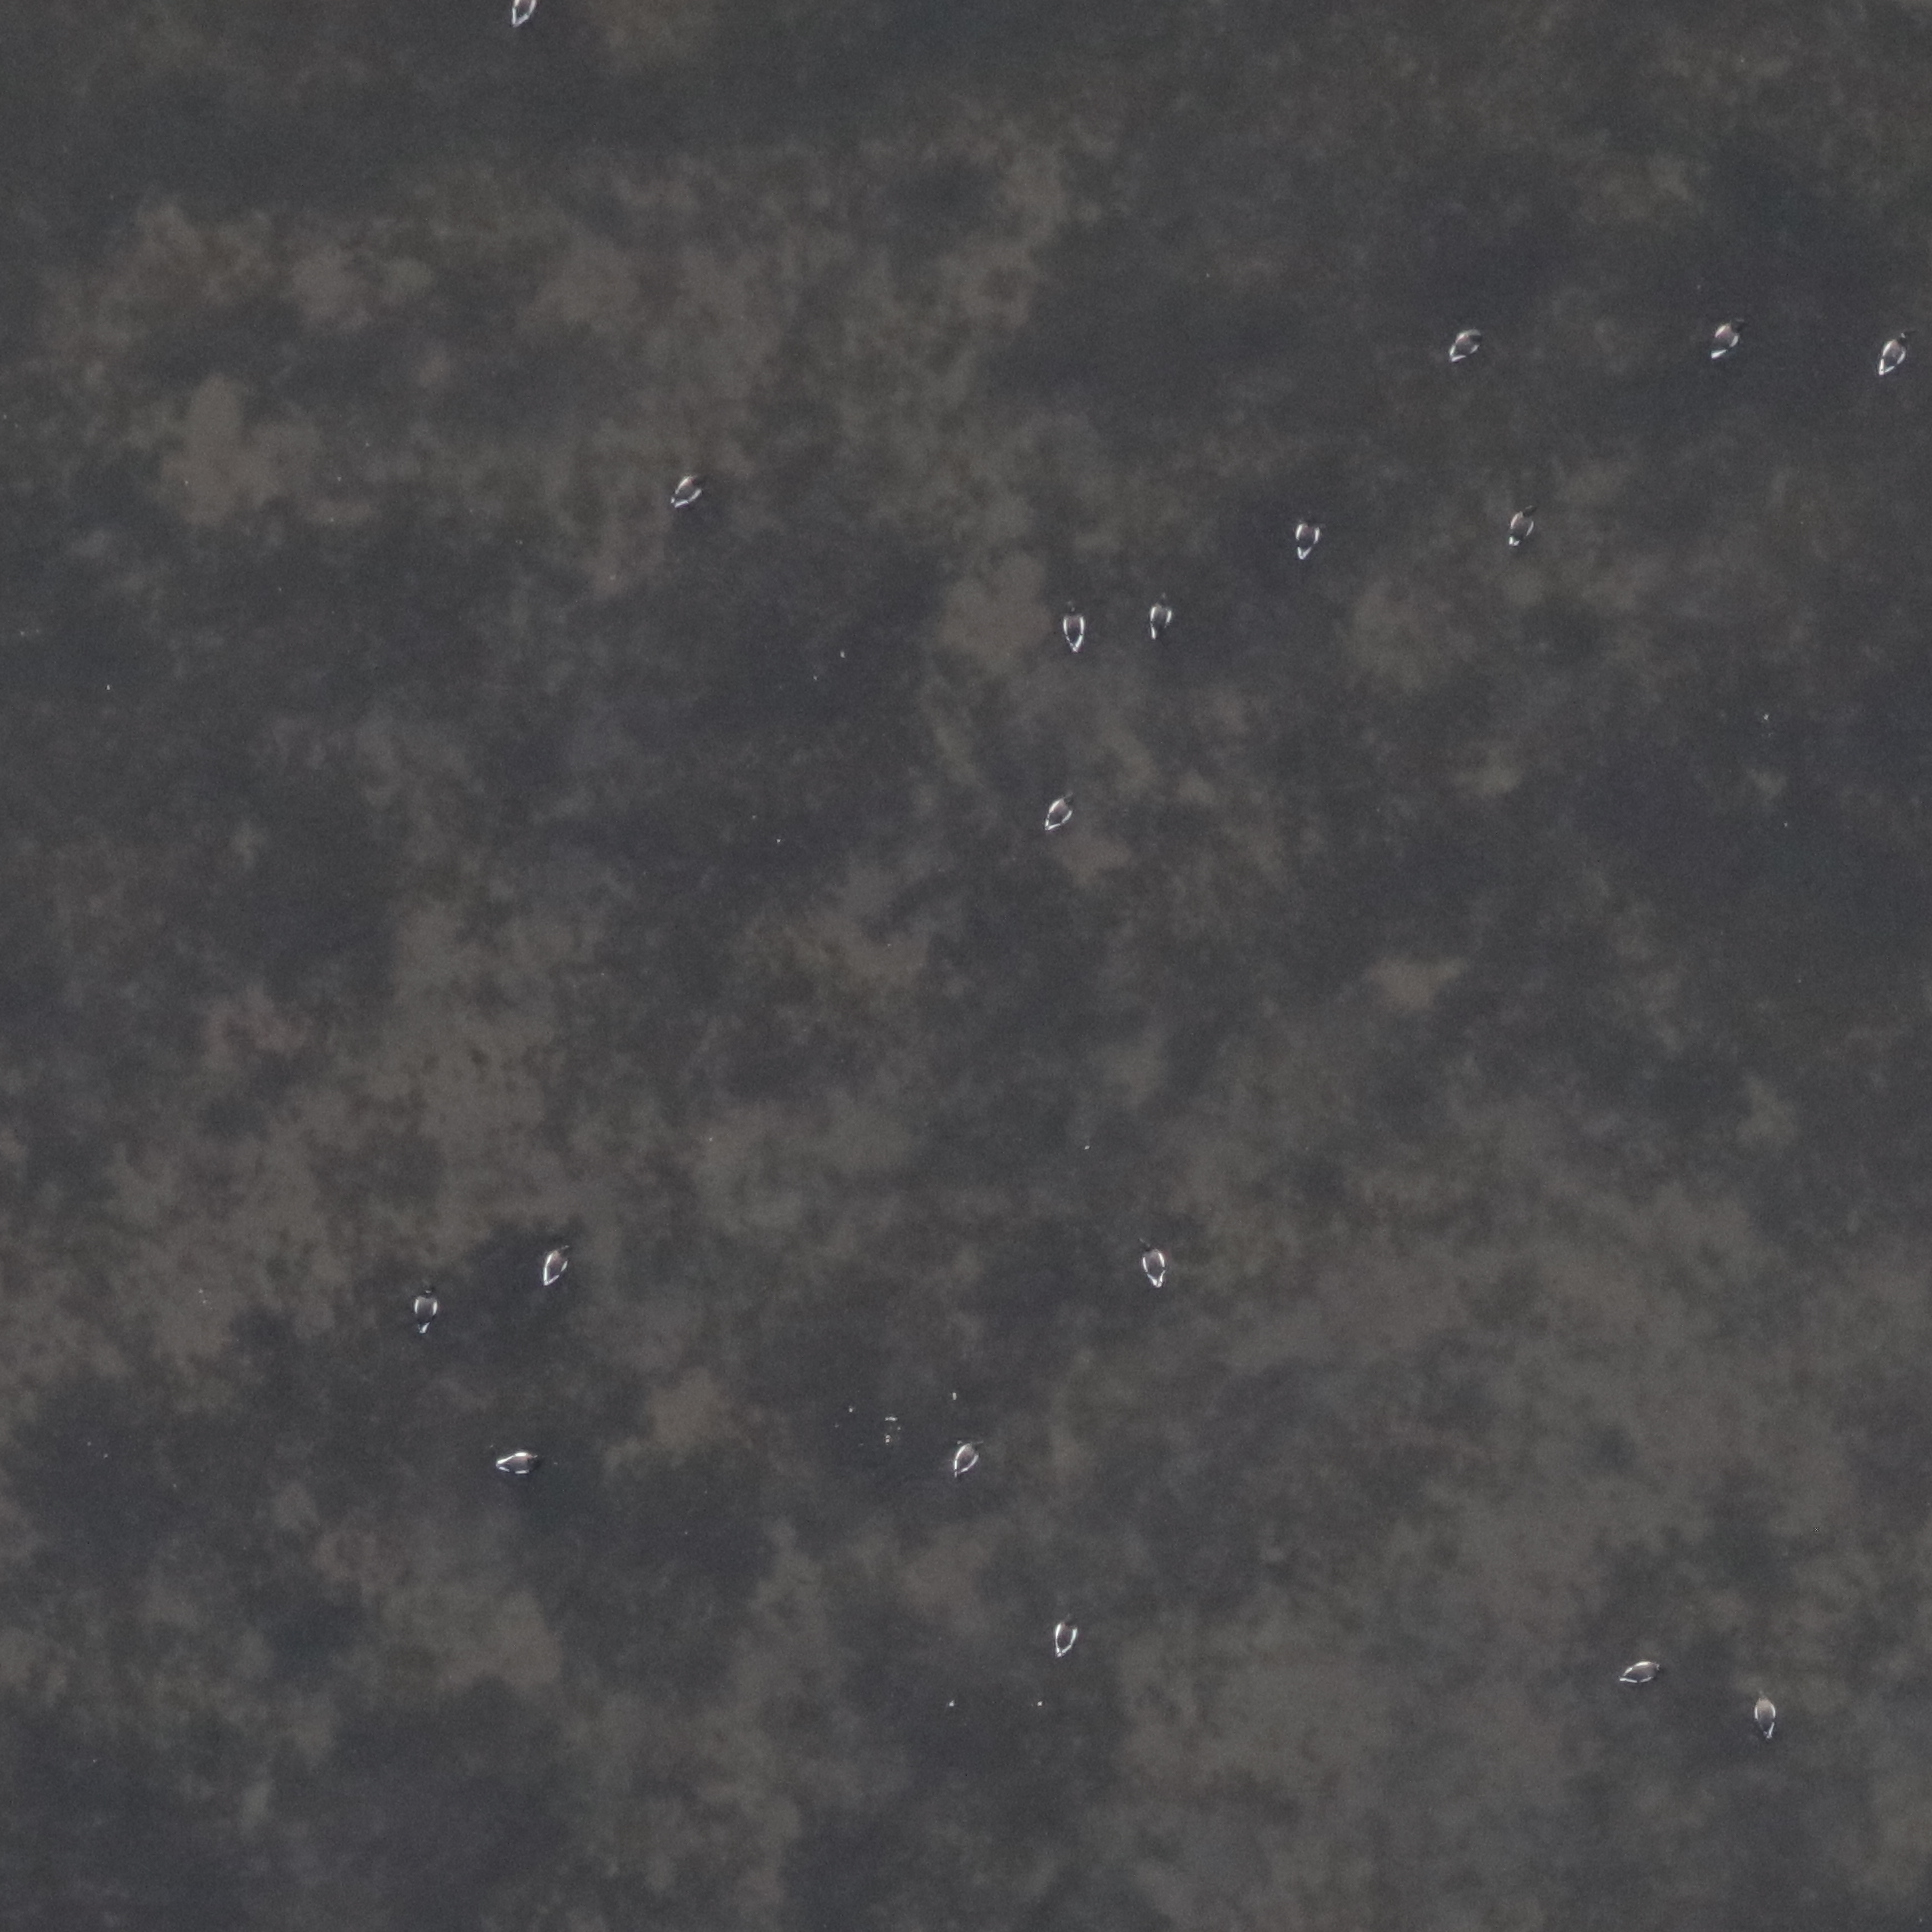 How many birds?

18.